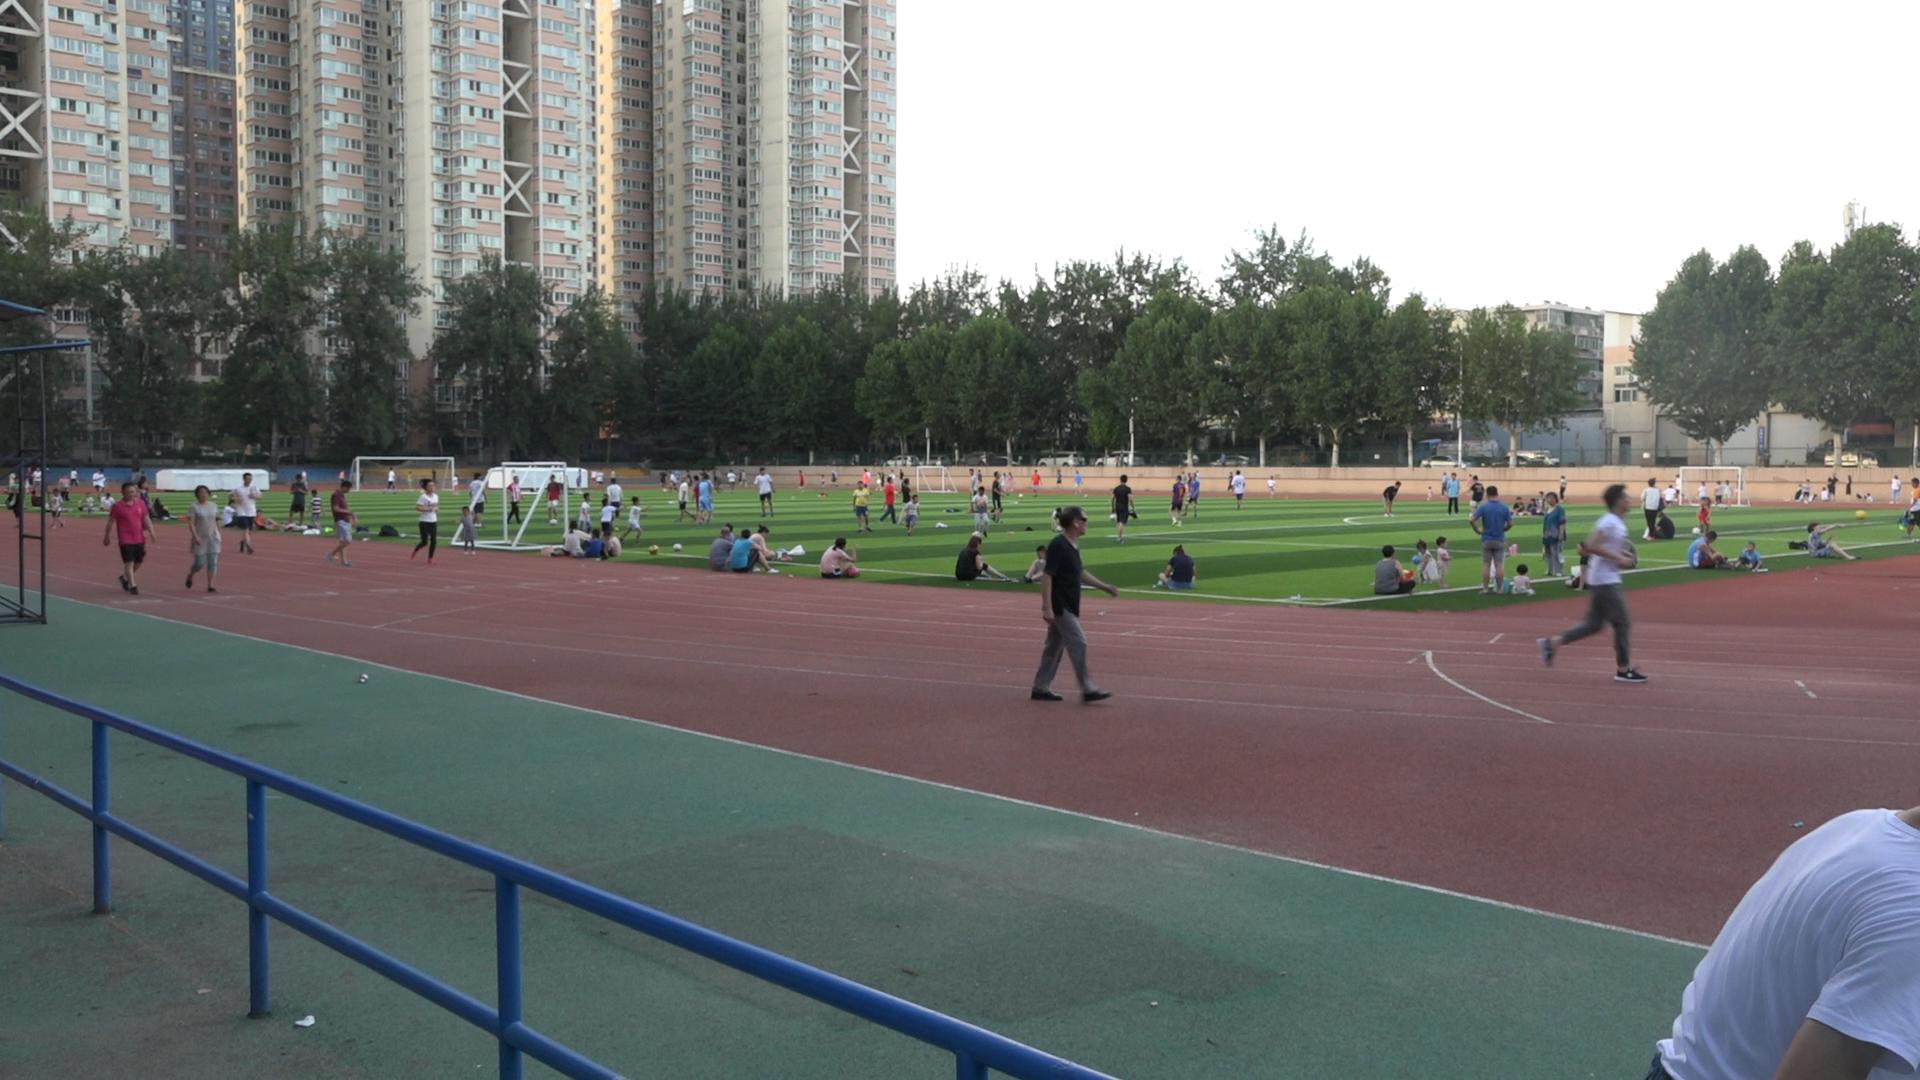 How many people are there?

127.